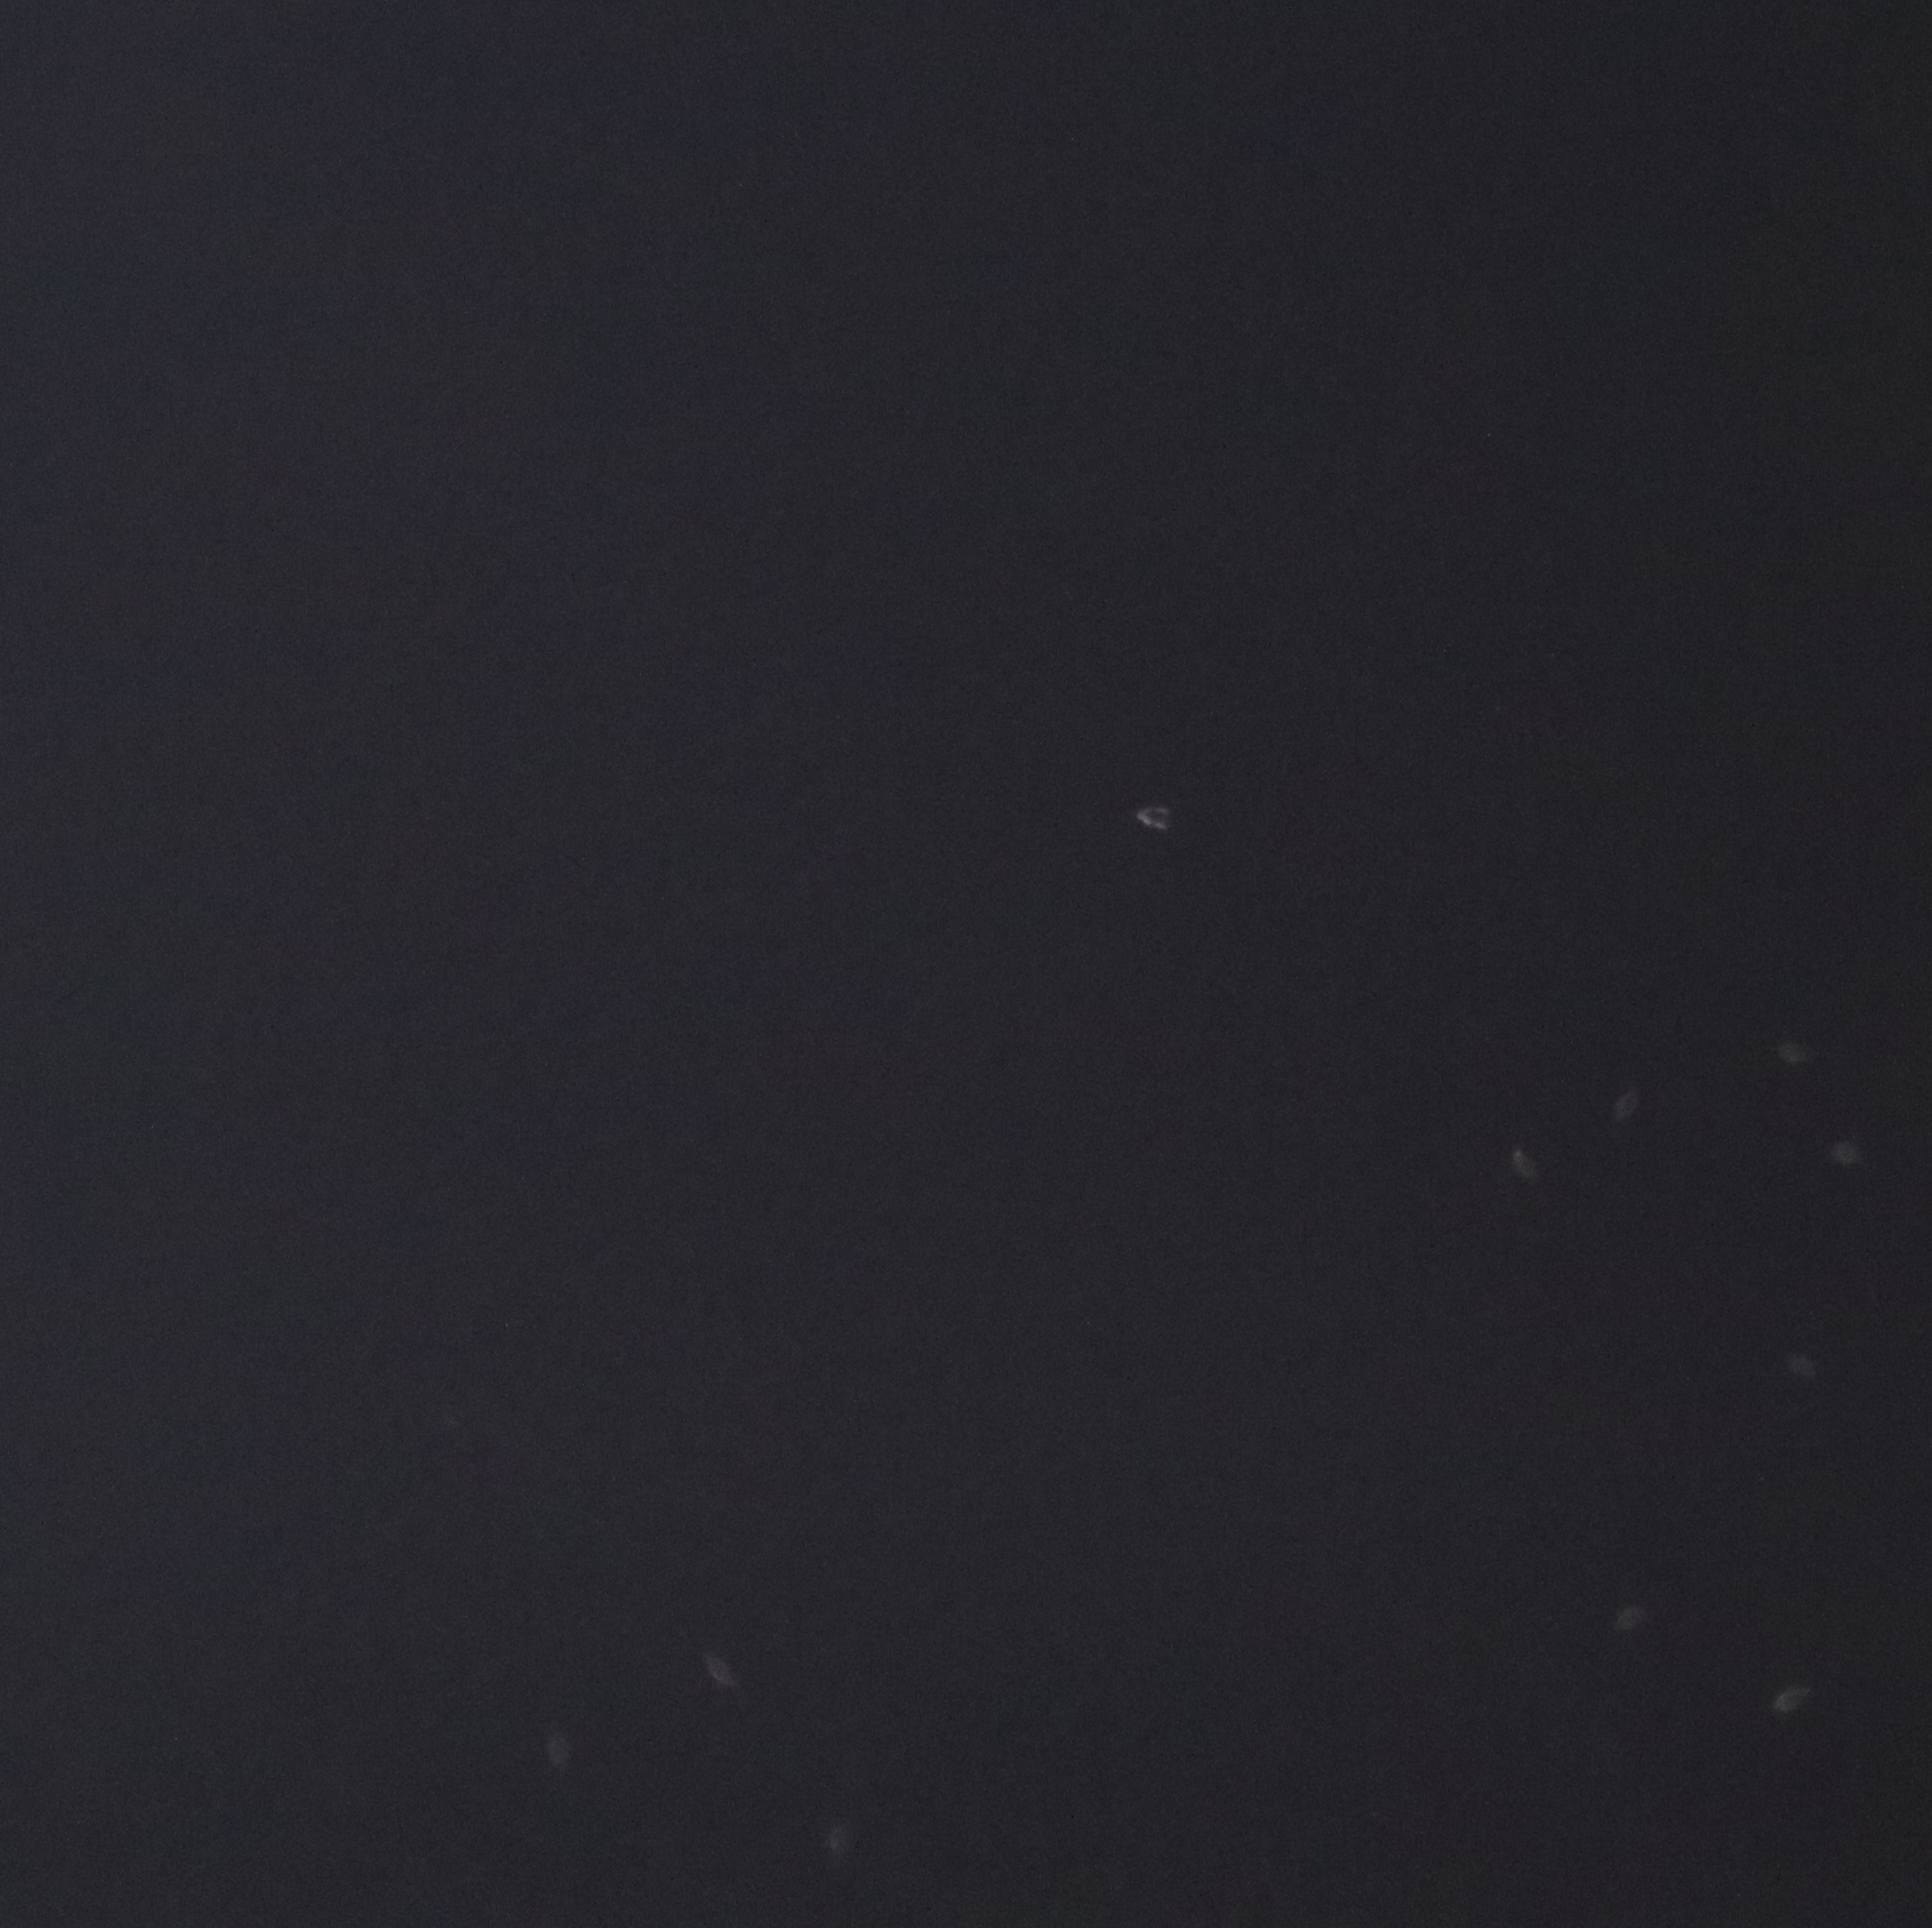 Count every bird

11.